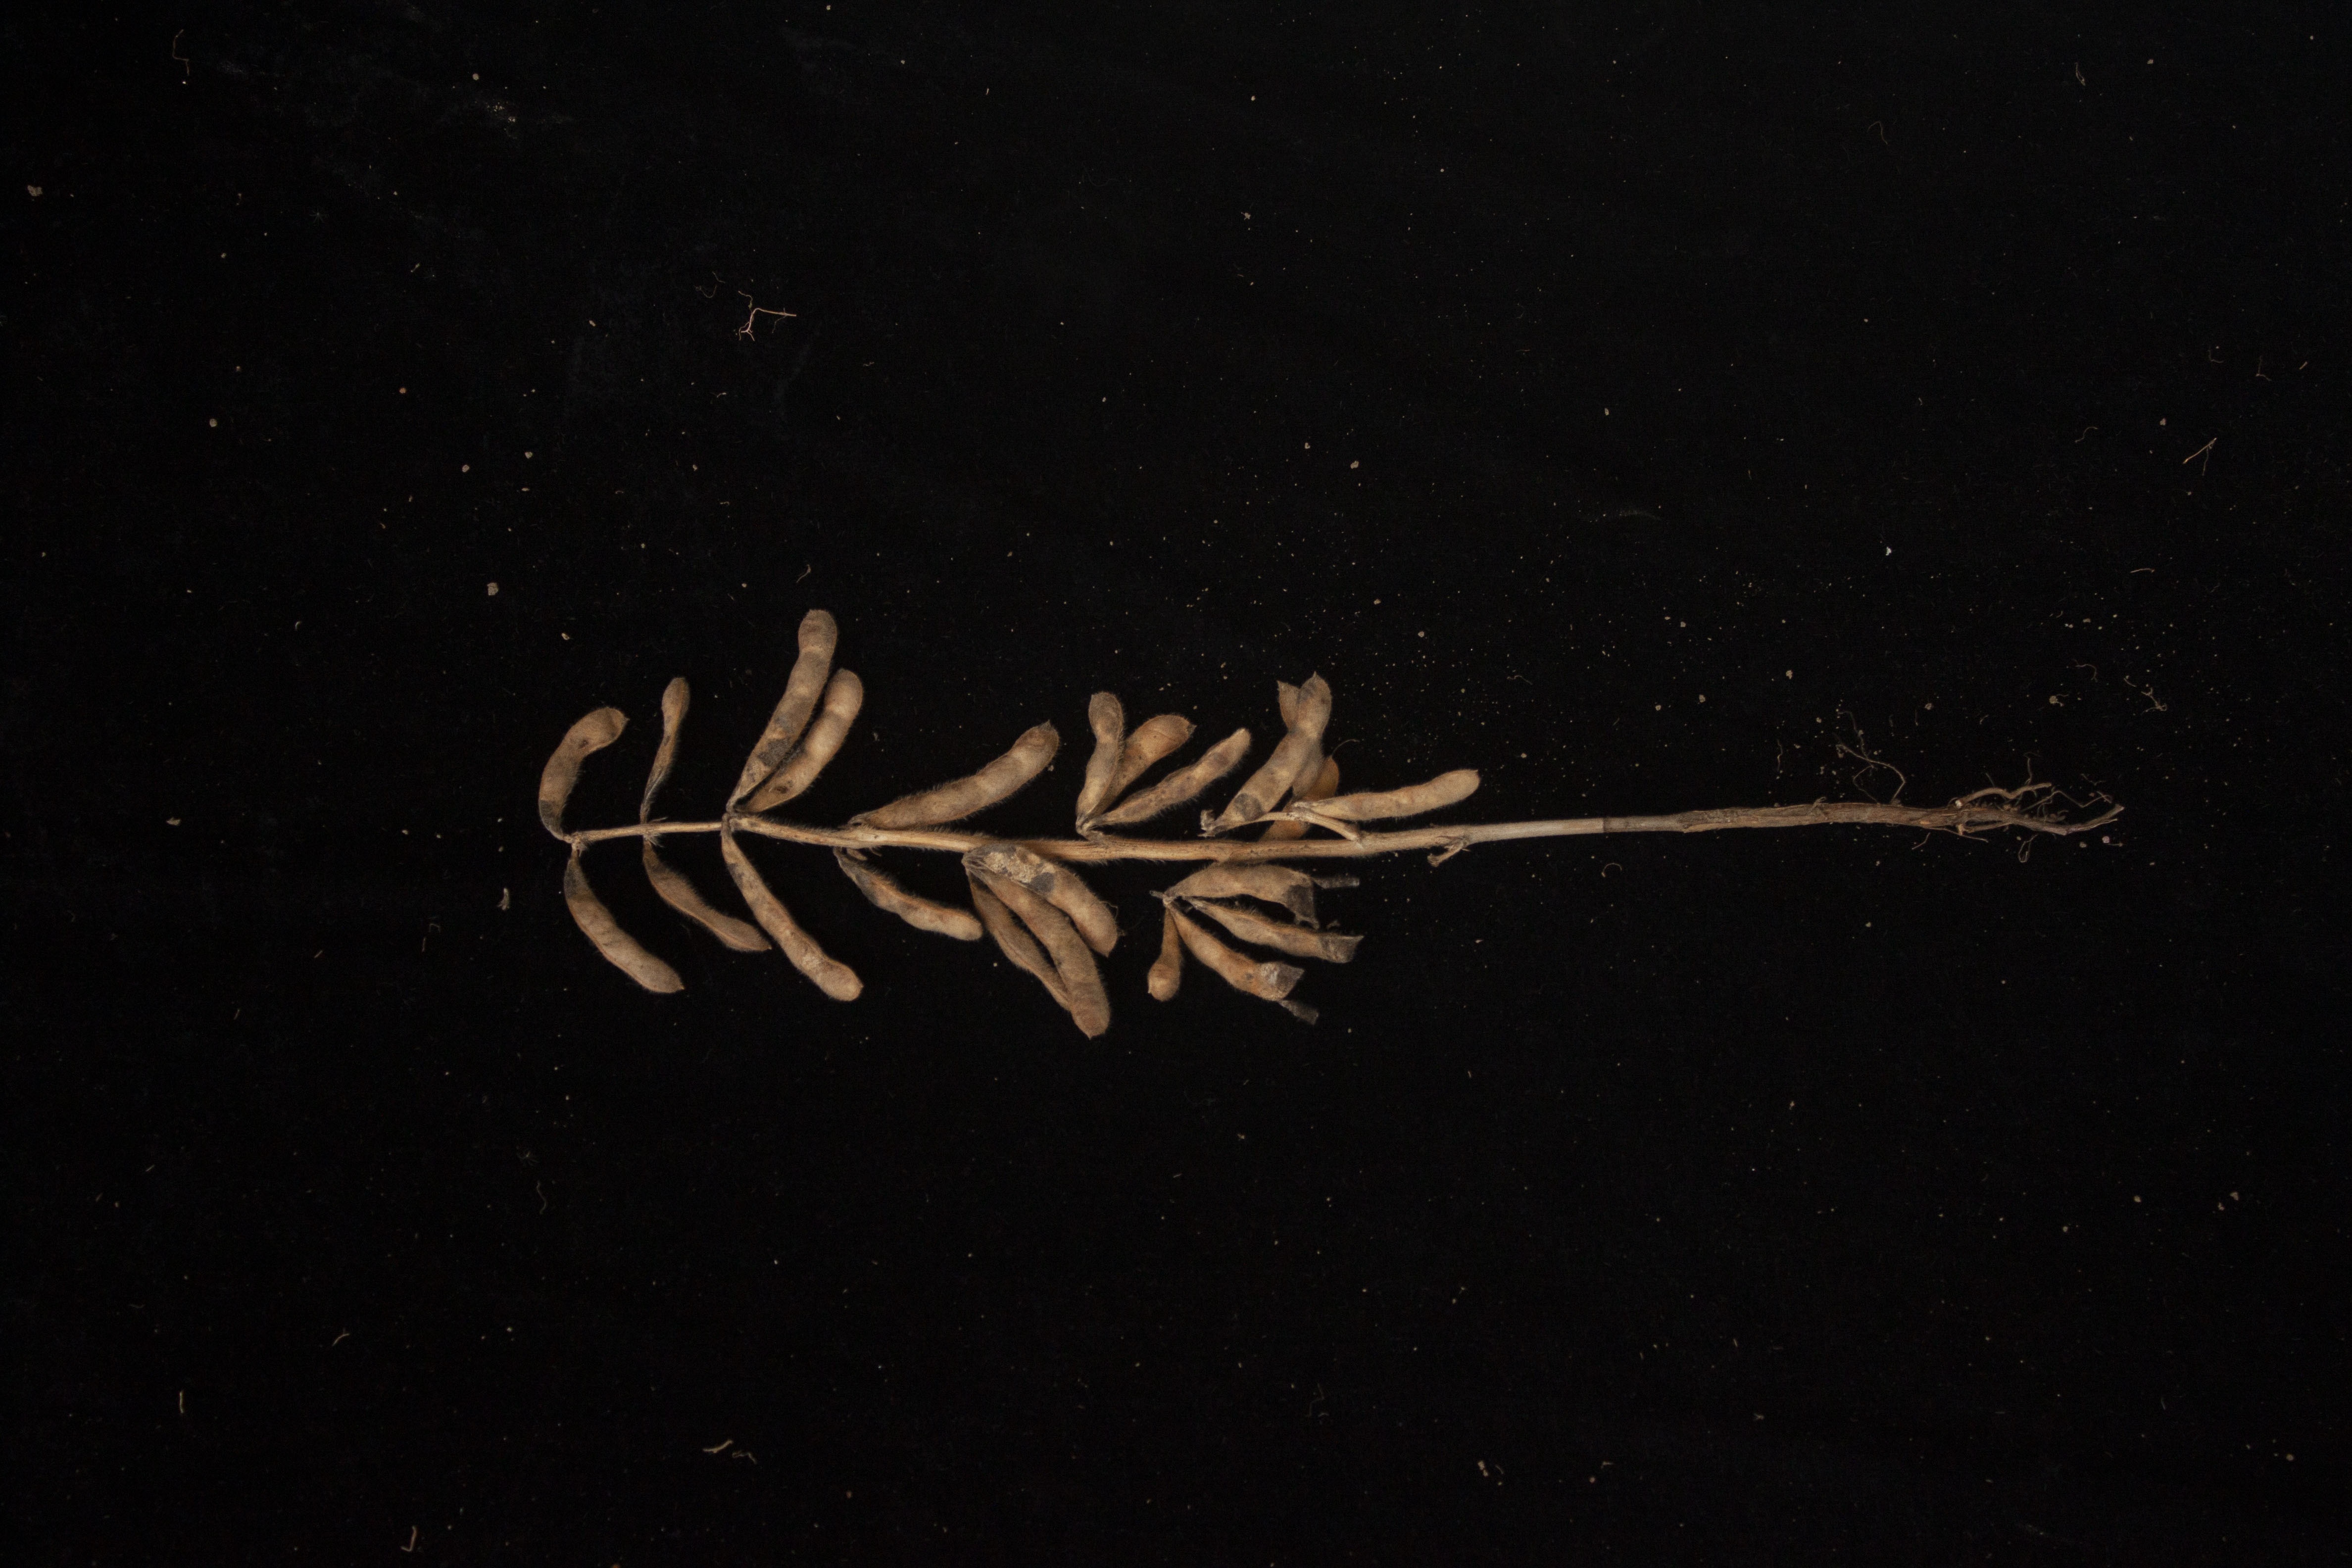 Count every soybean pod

21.